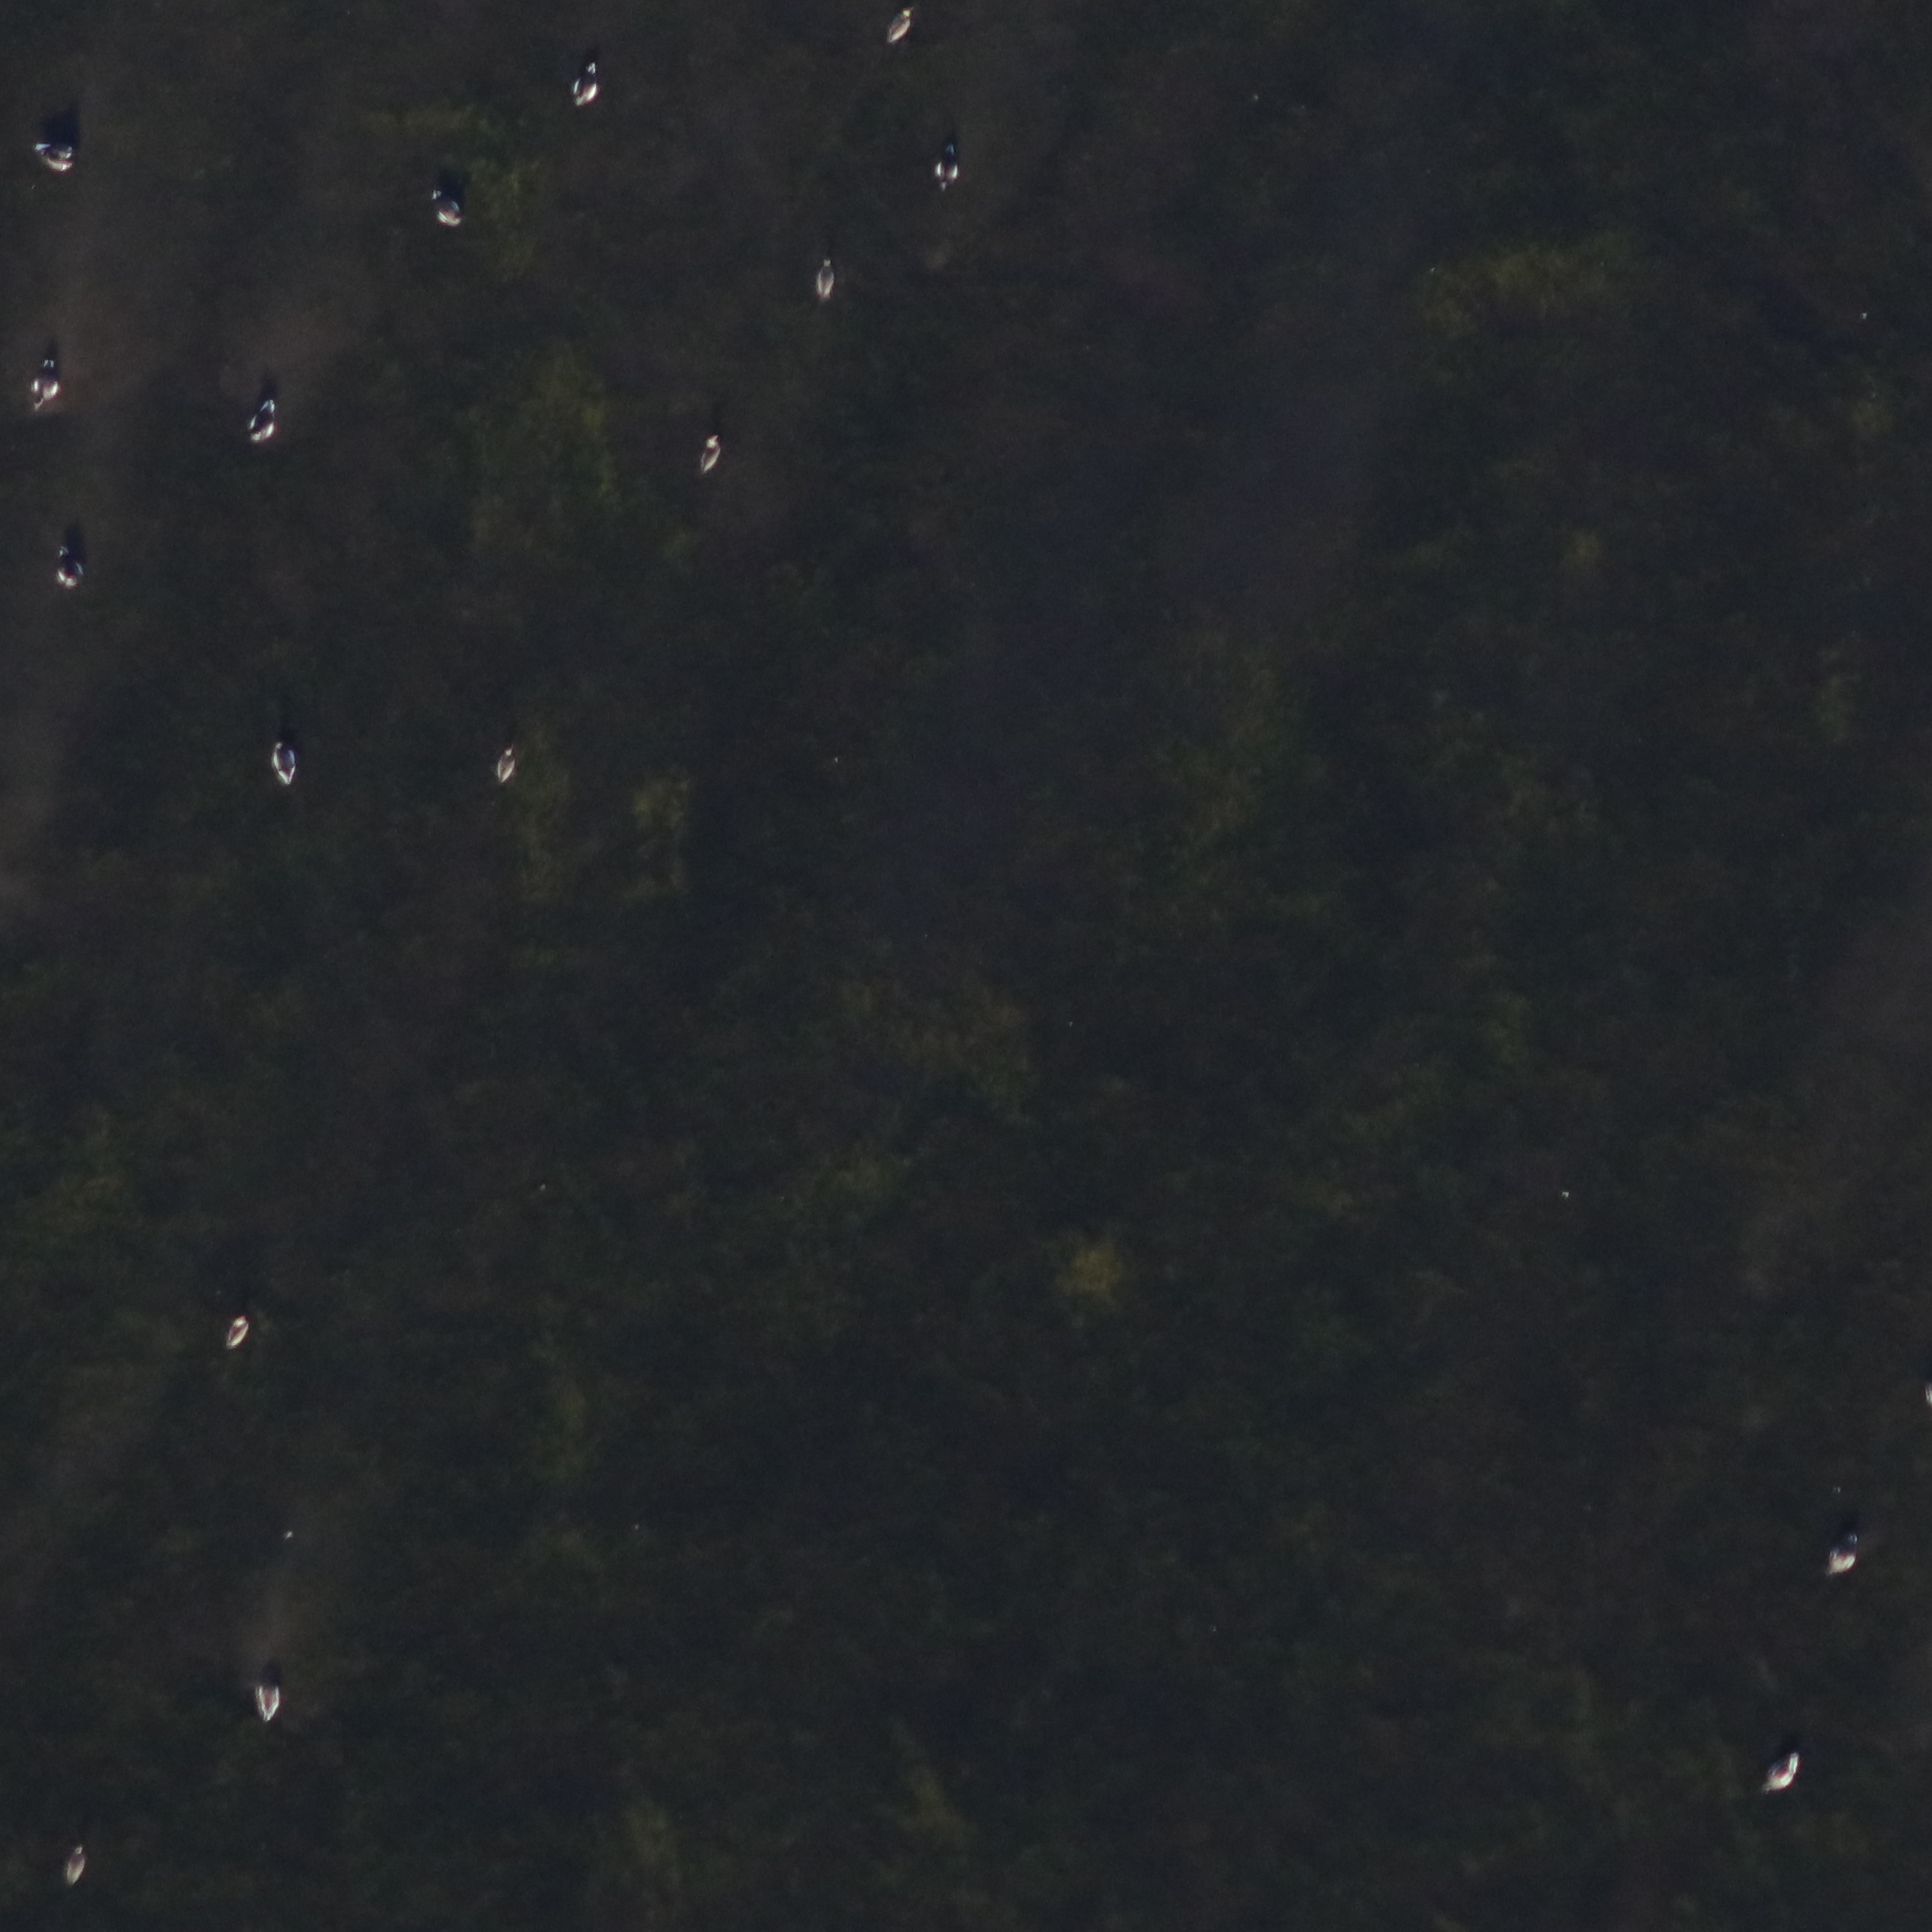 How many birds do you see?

17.